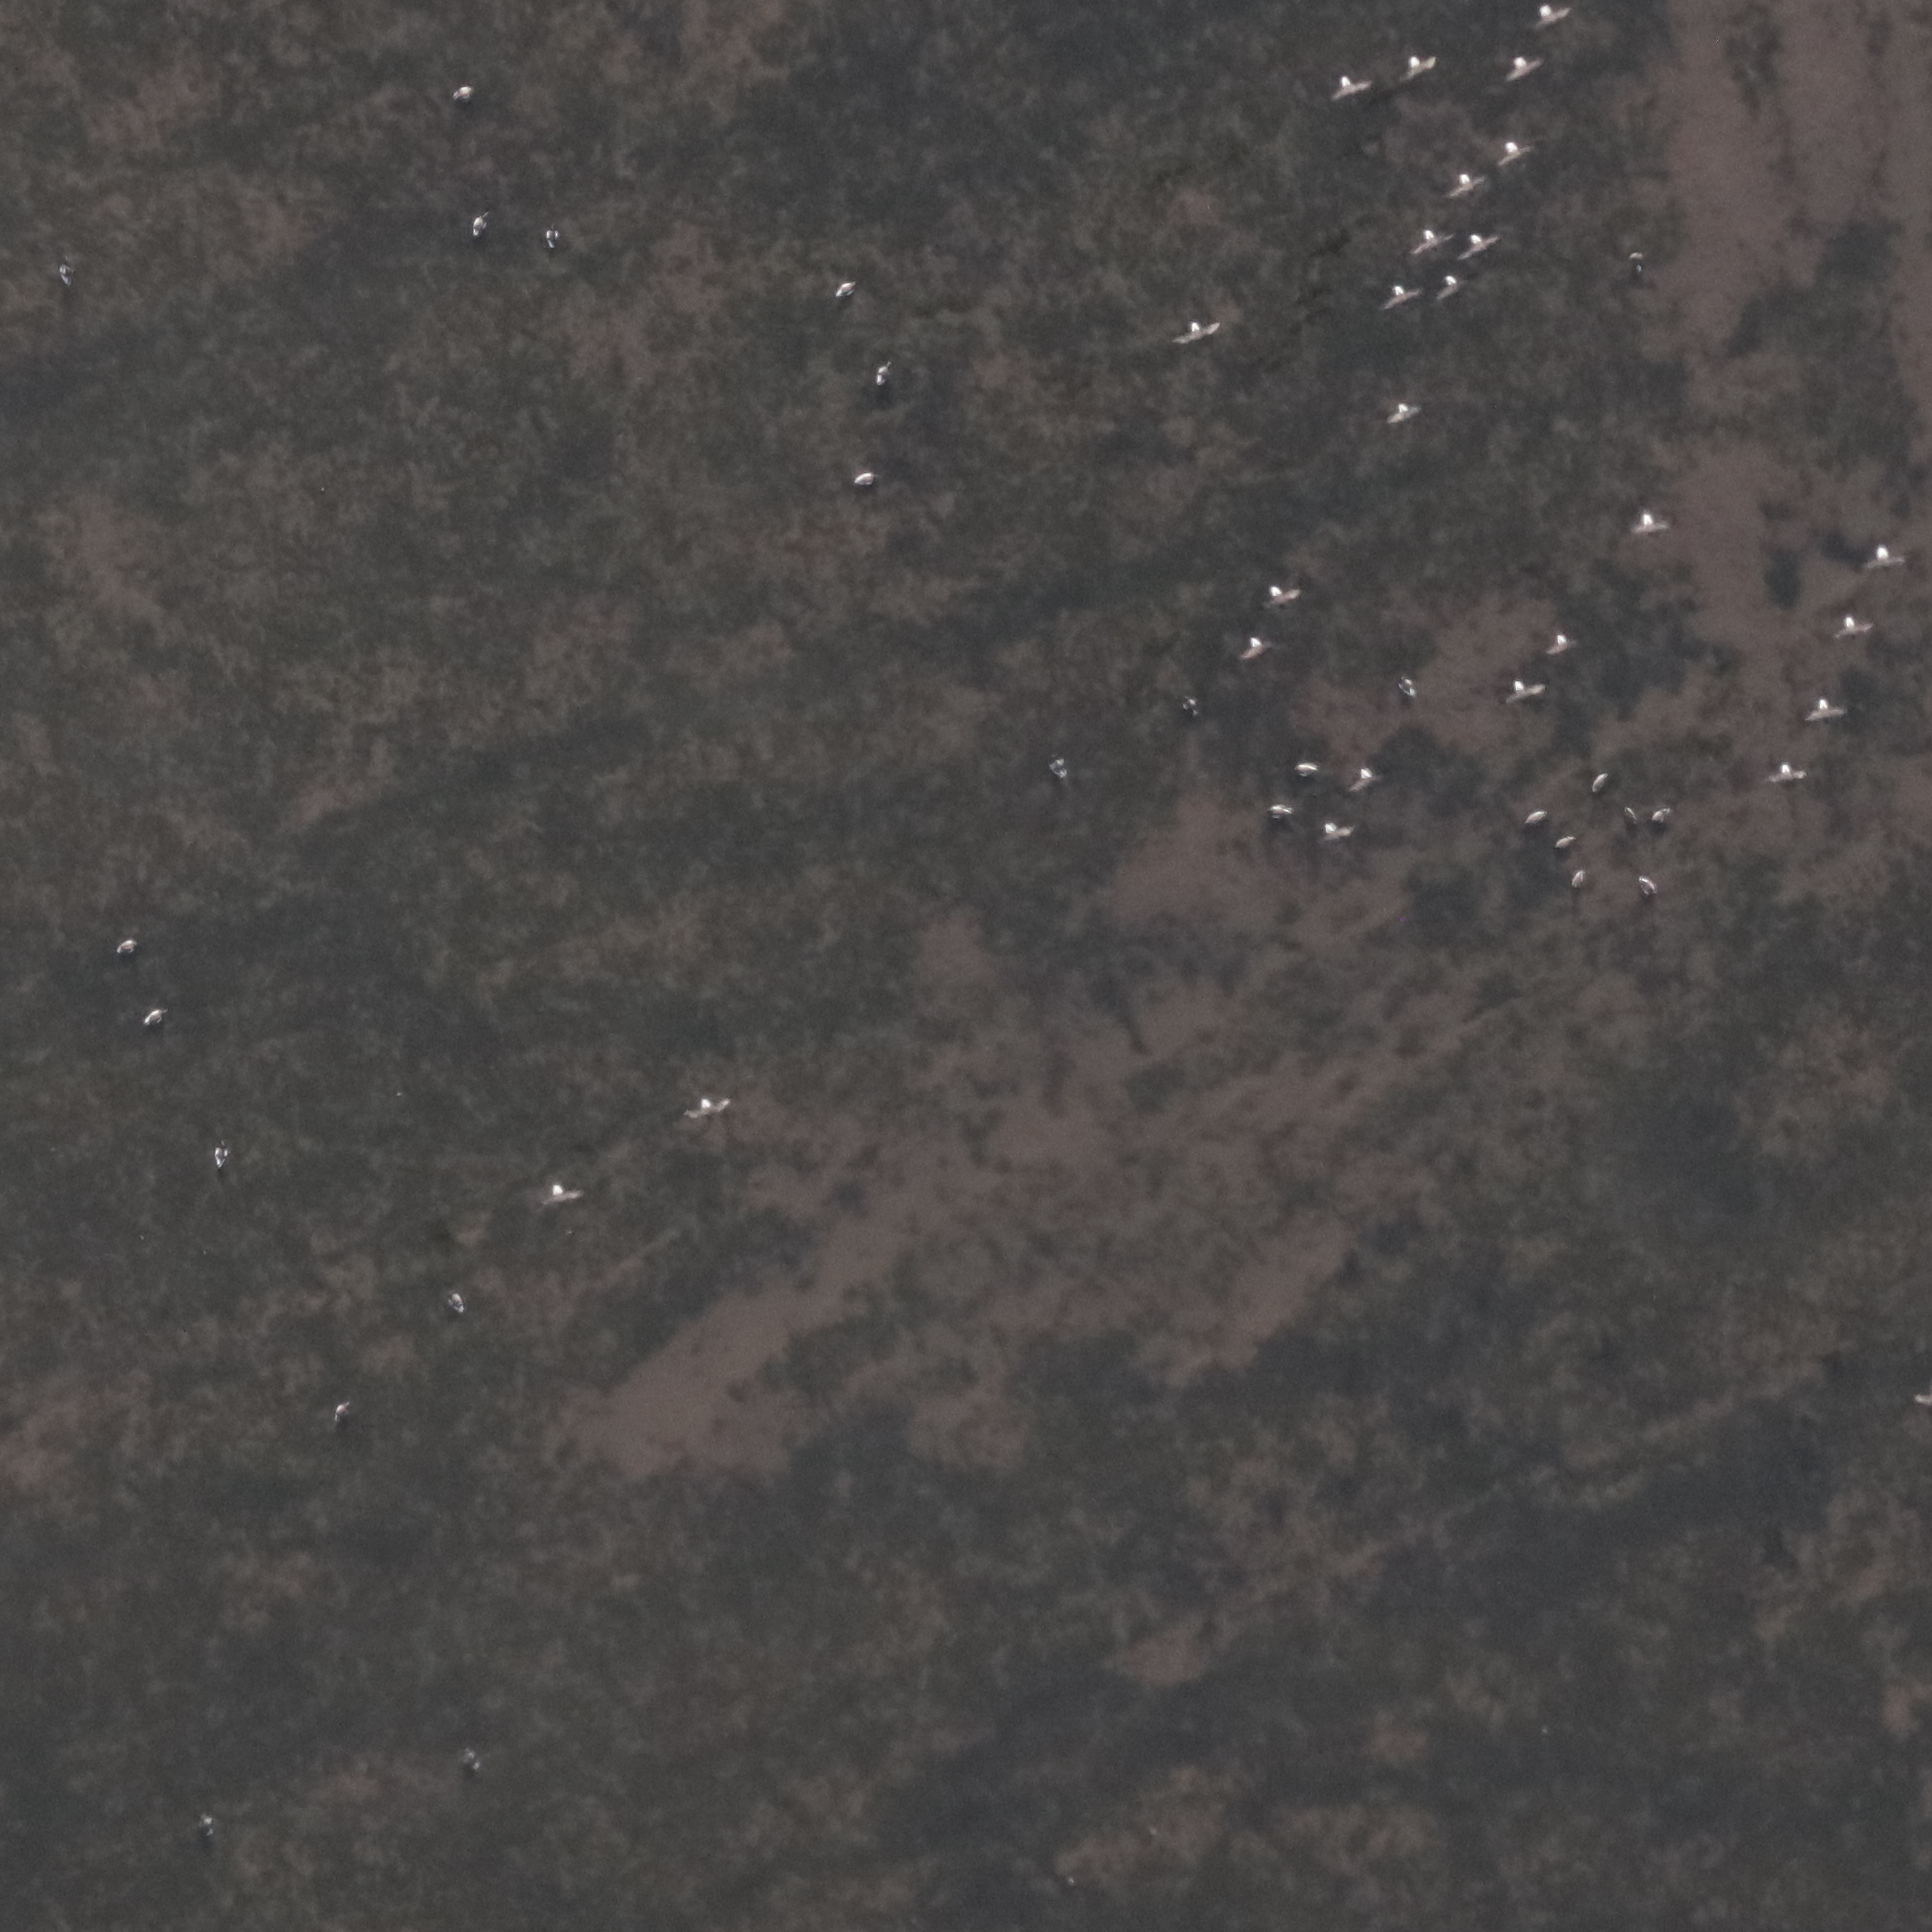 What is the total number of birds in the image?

52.